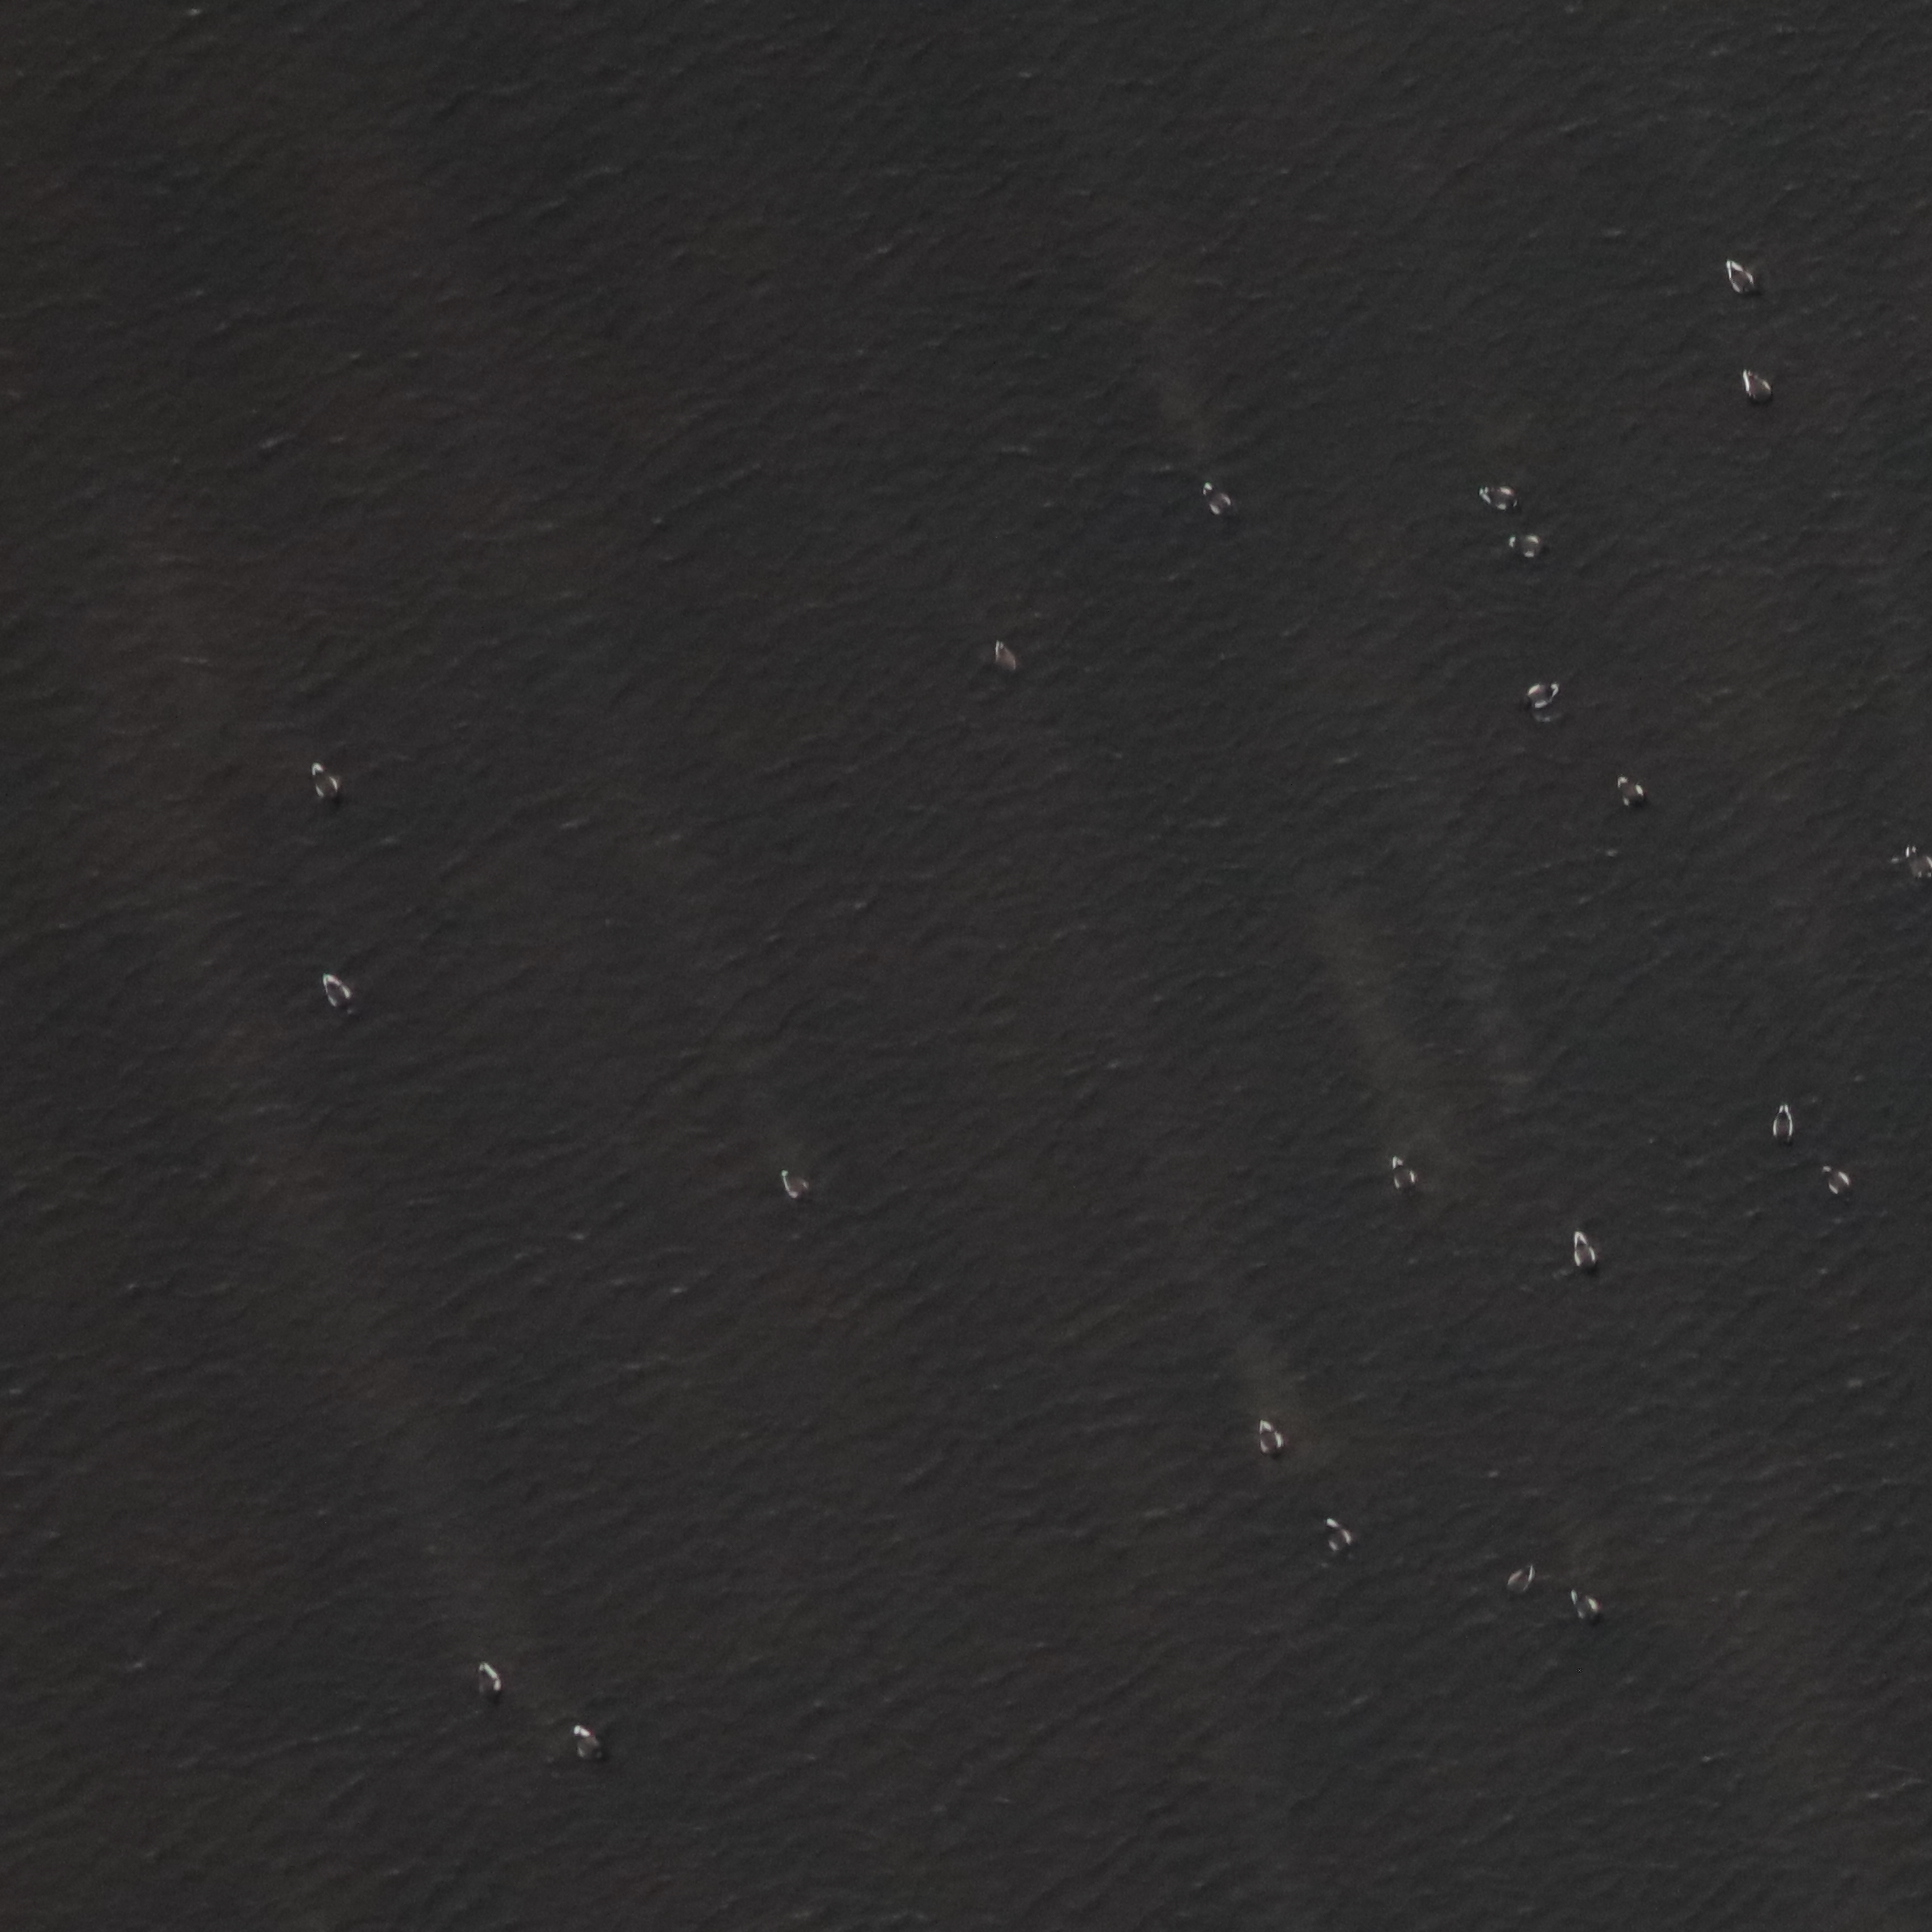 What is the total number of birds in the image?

22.